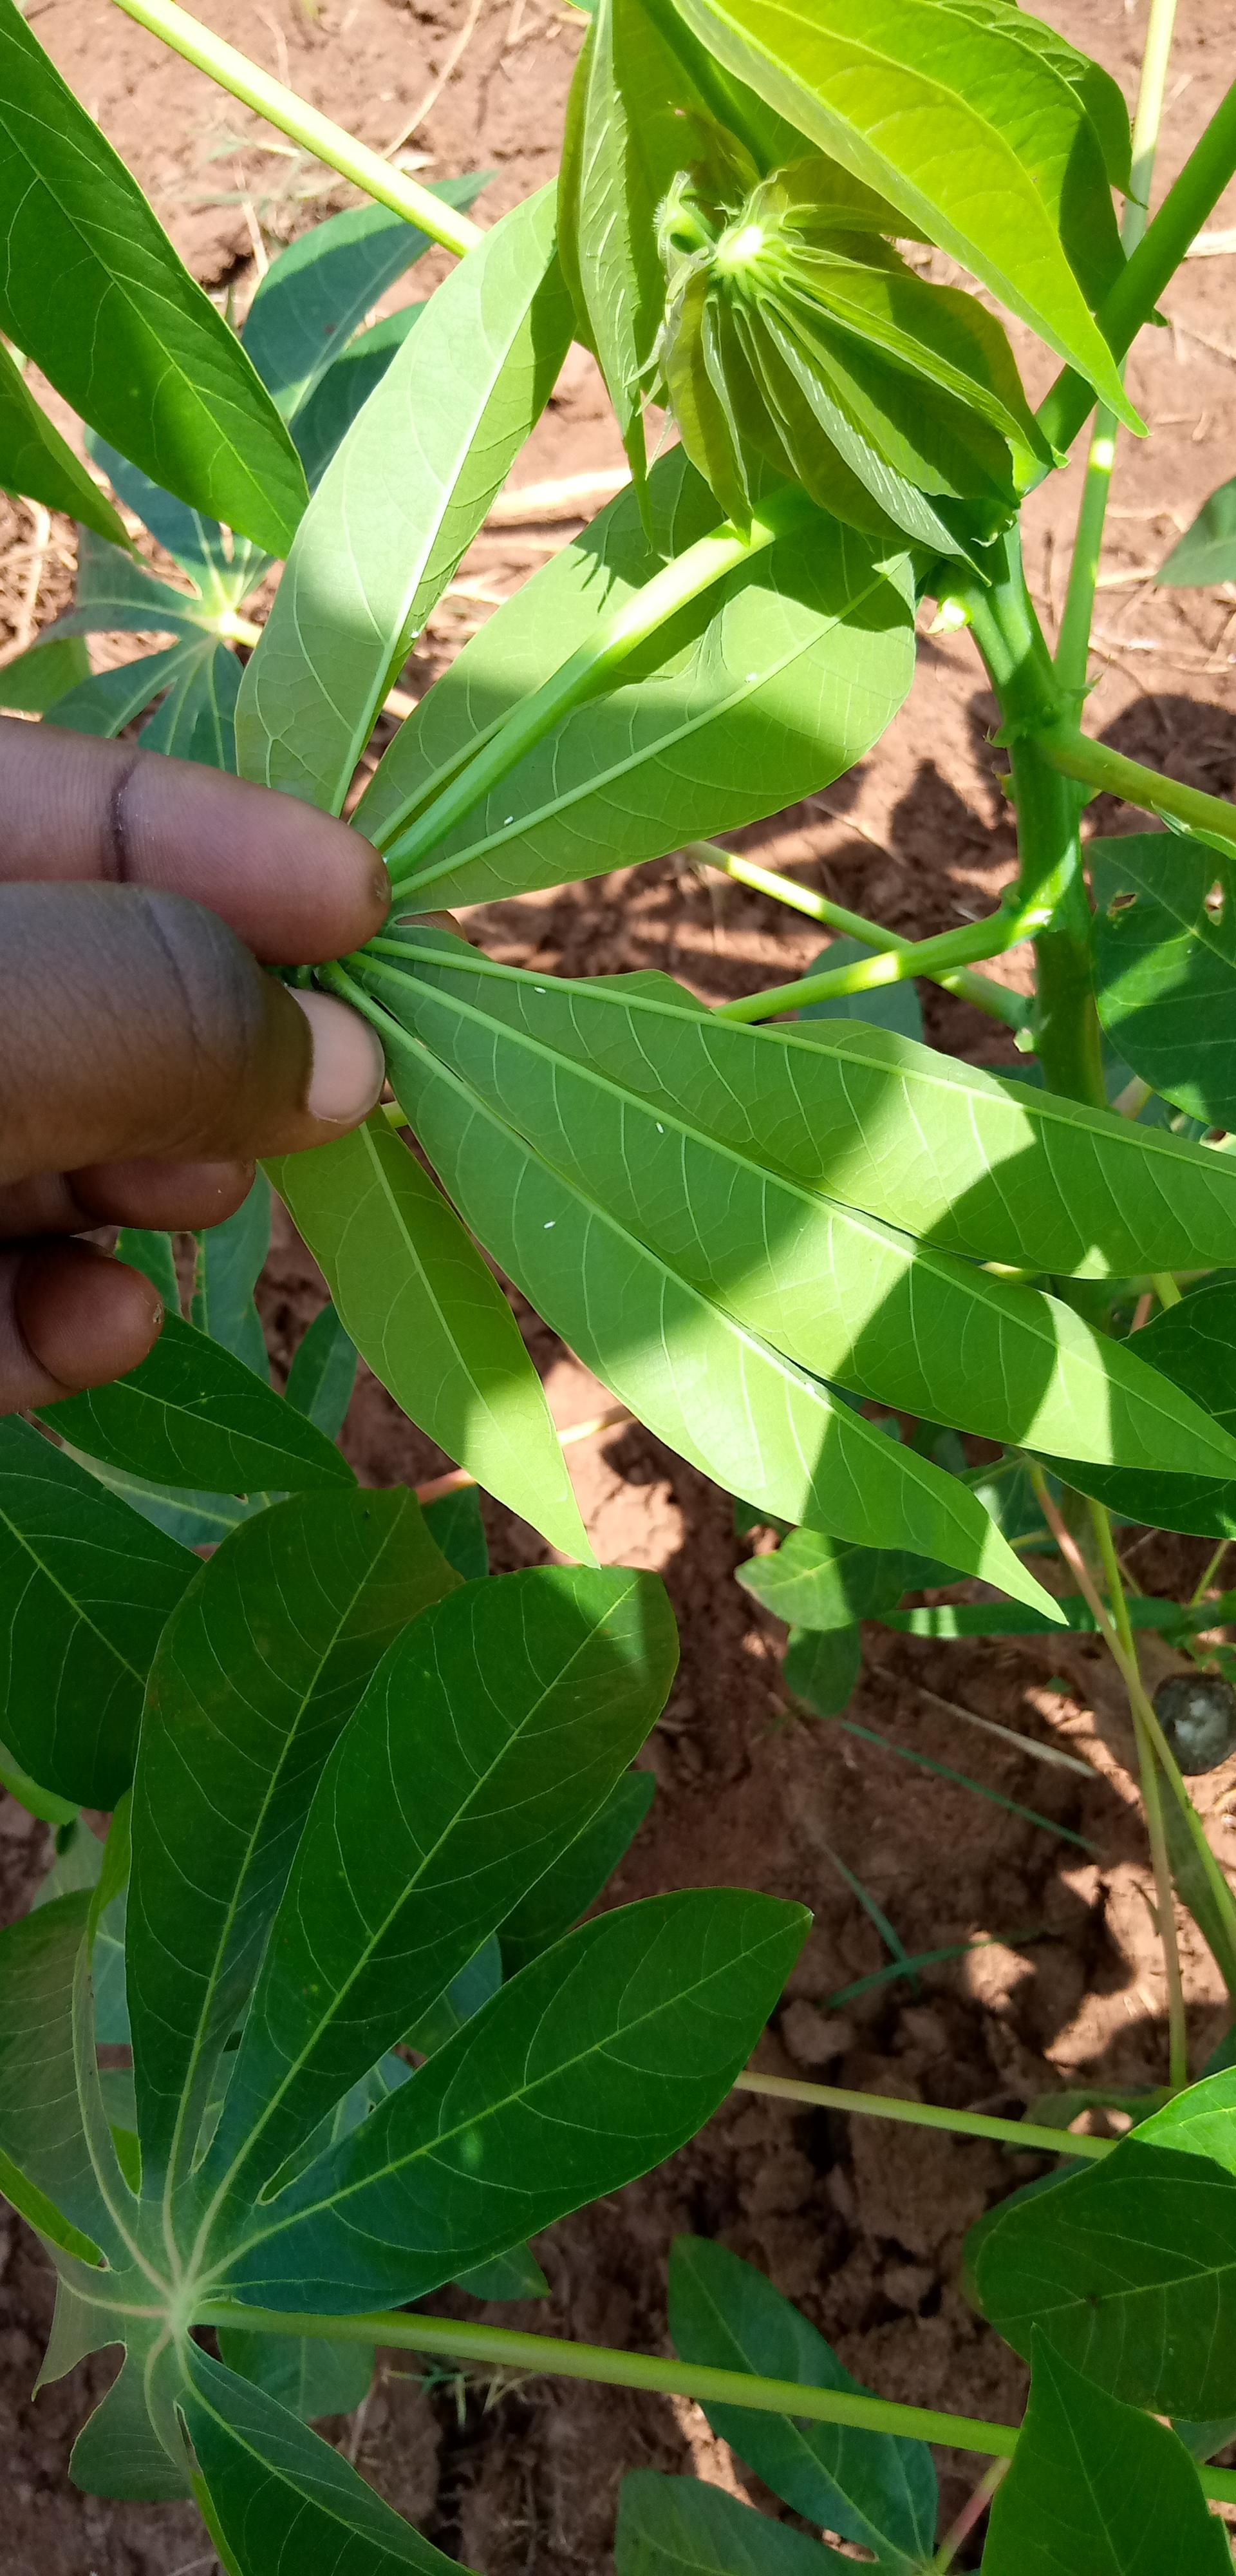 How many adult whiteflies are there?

5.